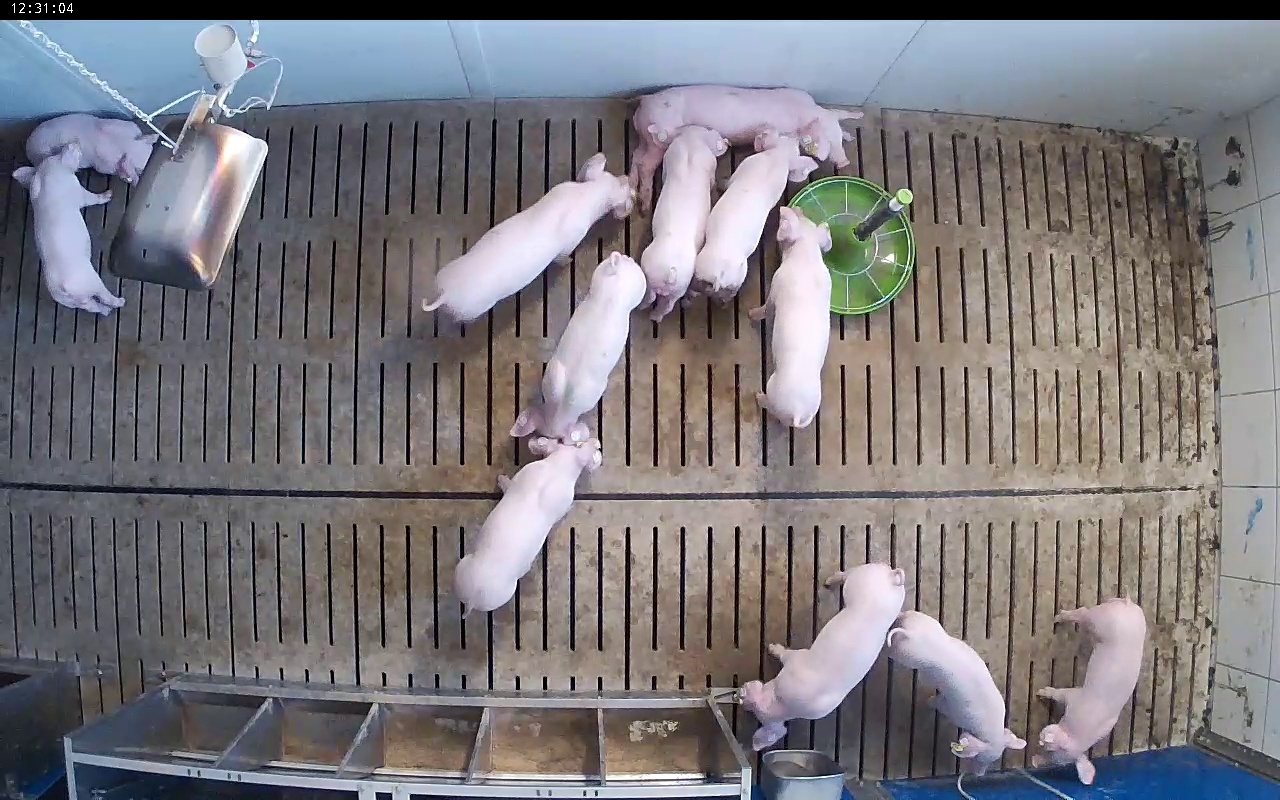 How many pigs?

12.